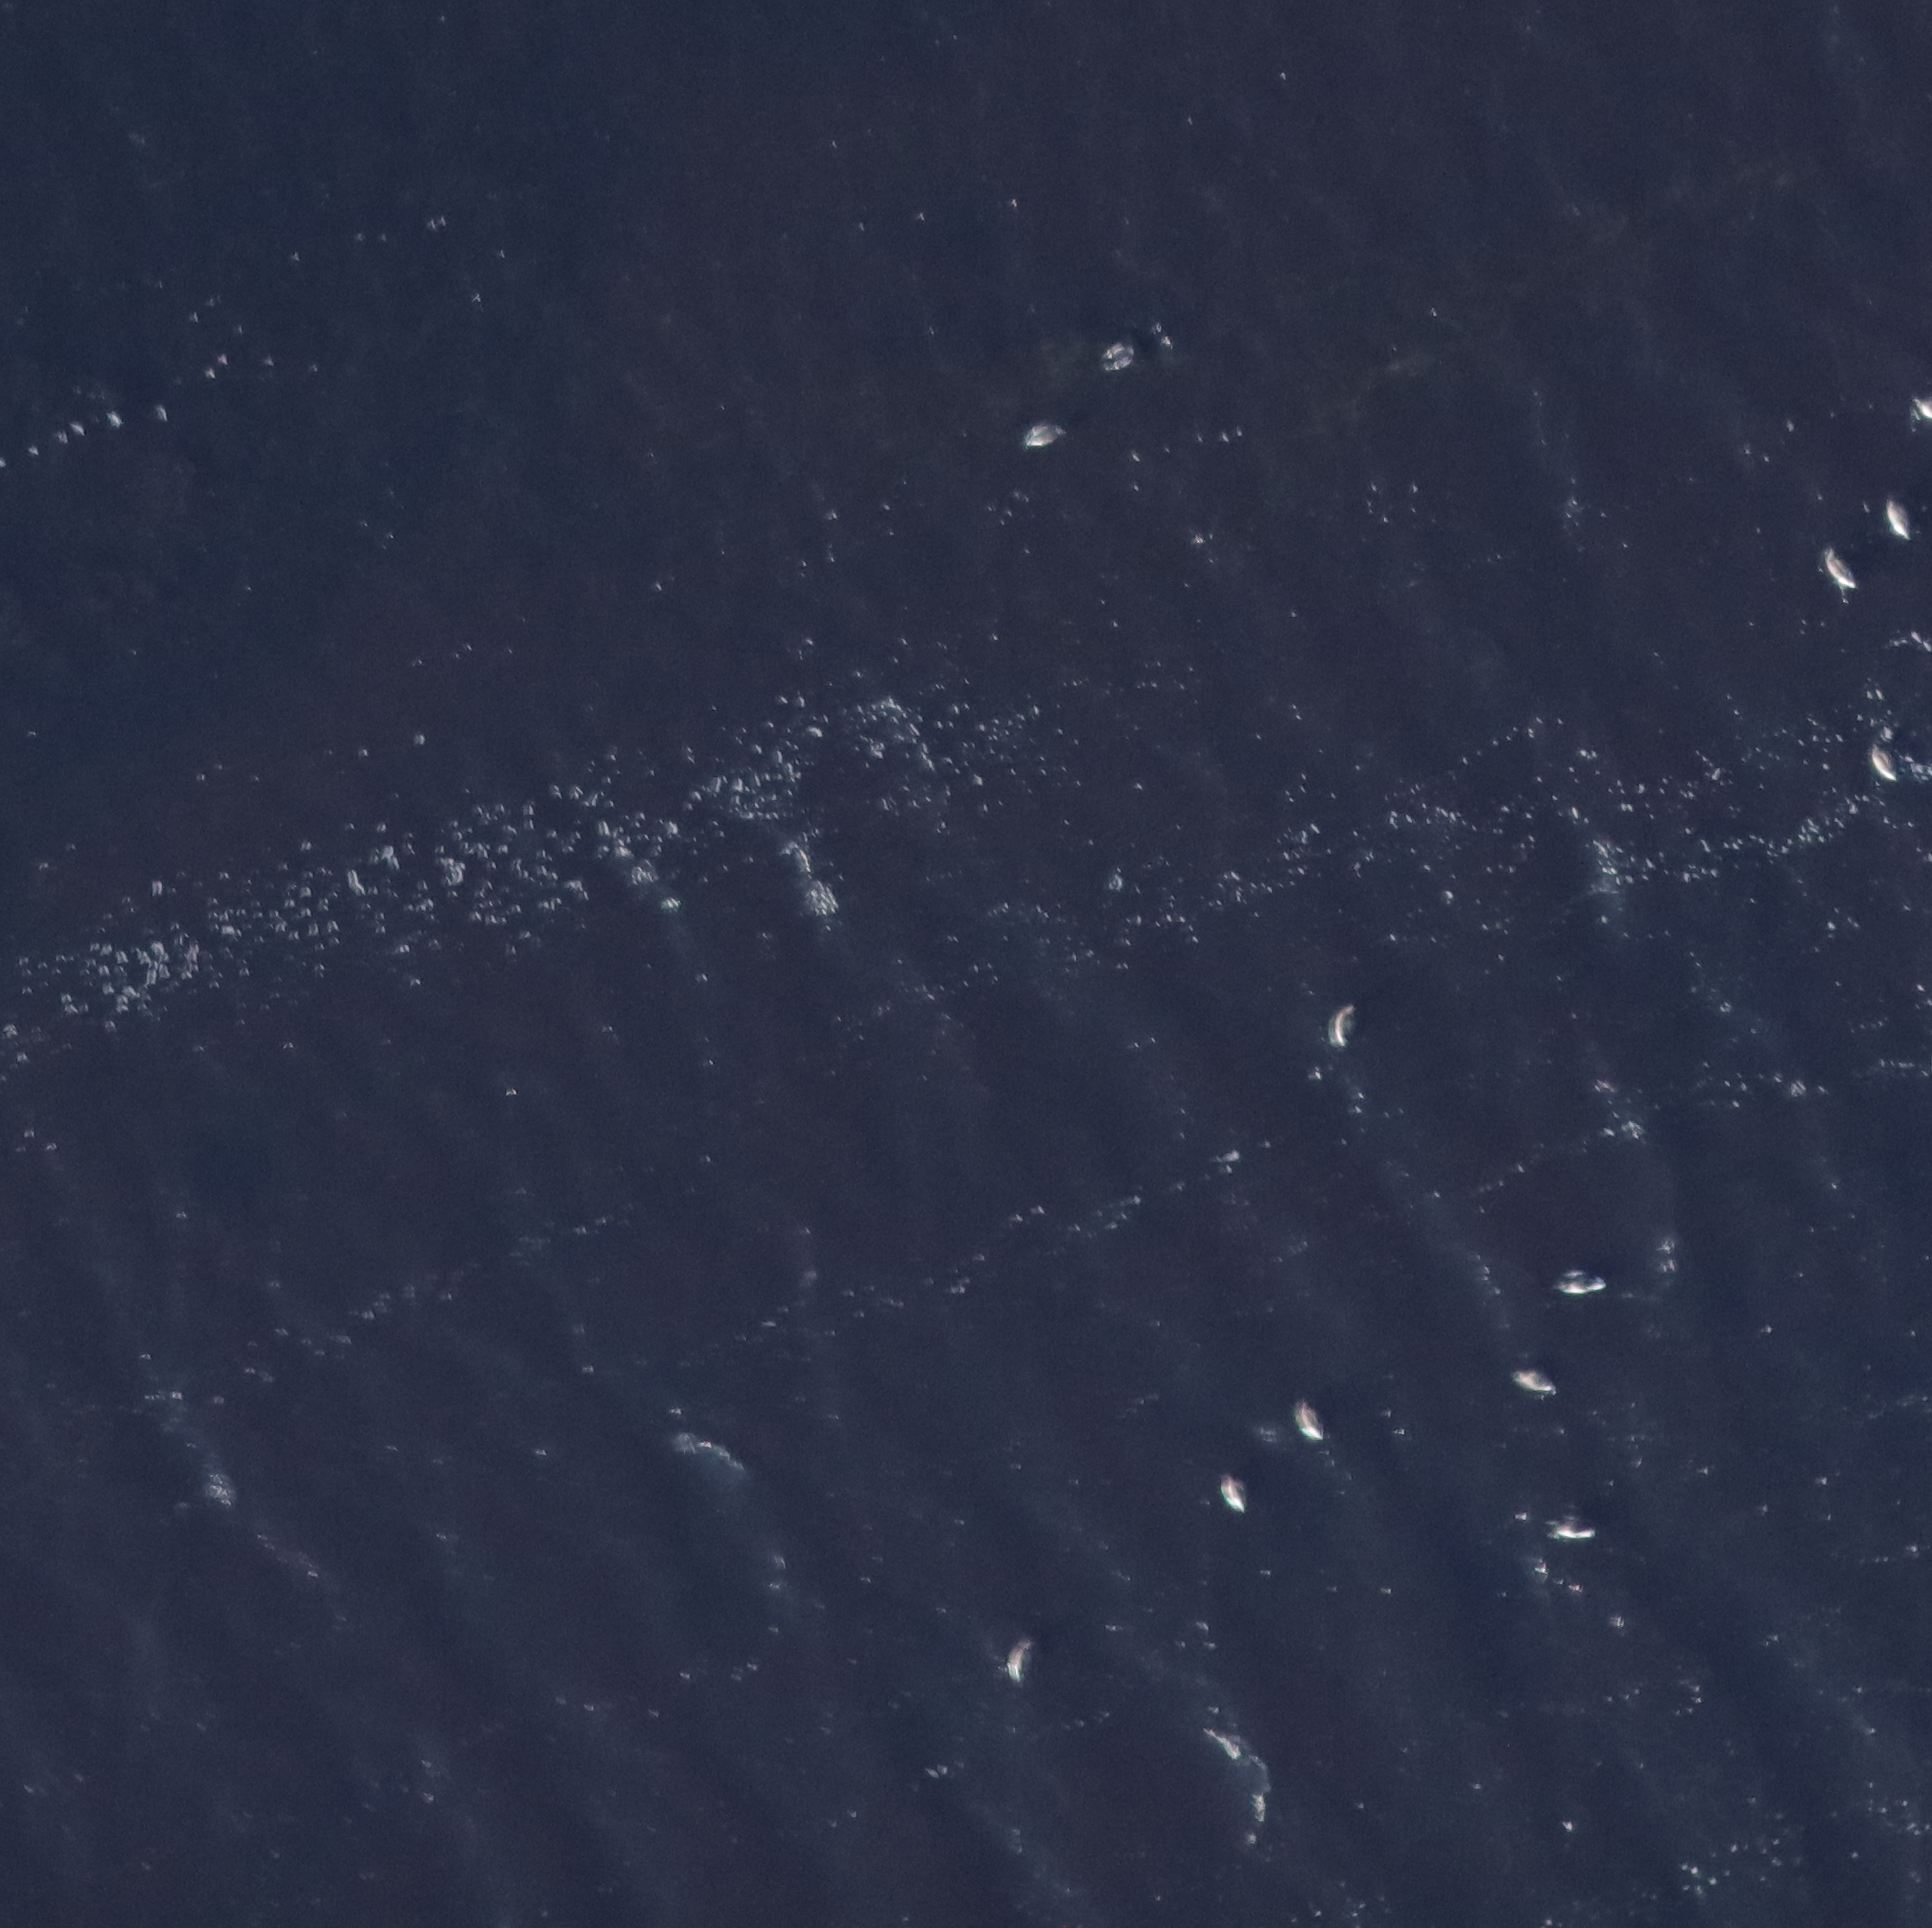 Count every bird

12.